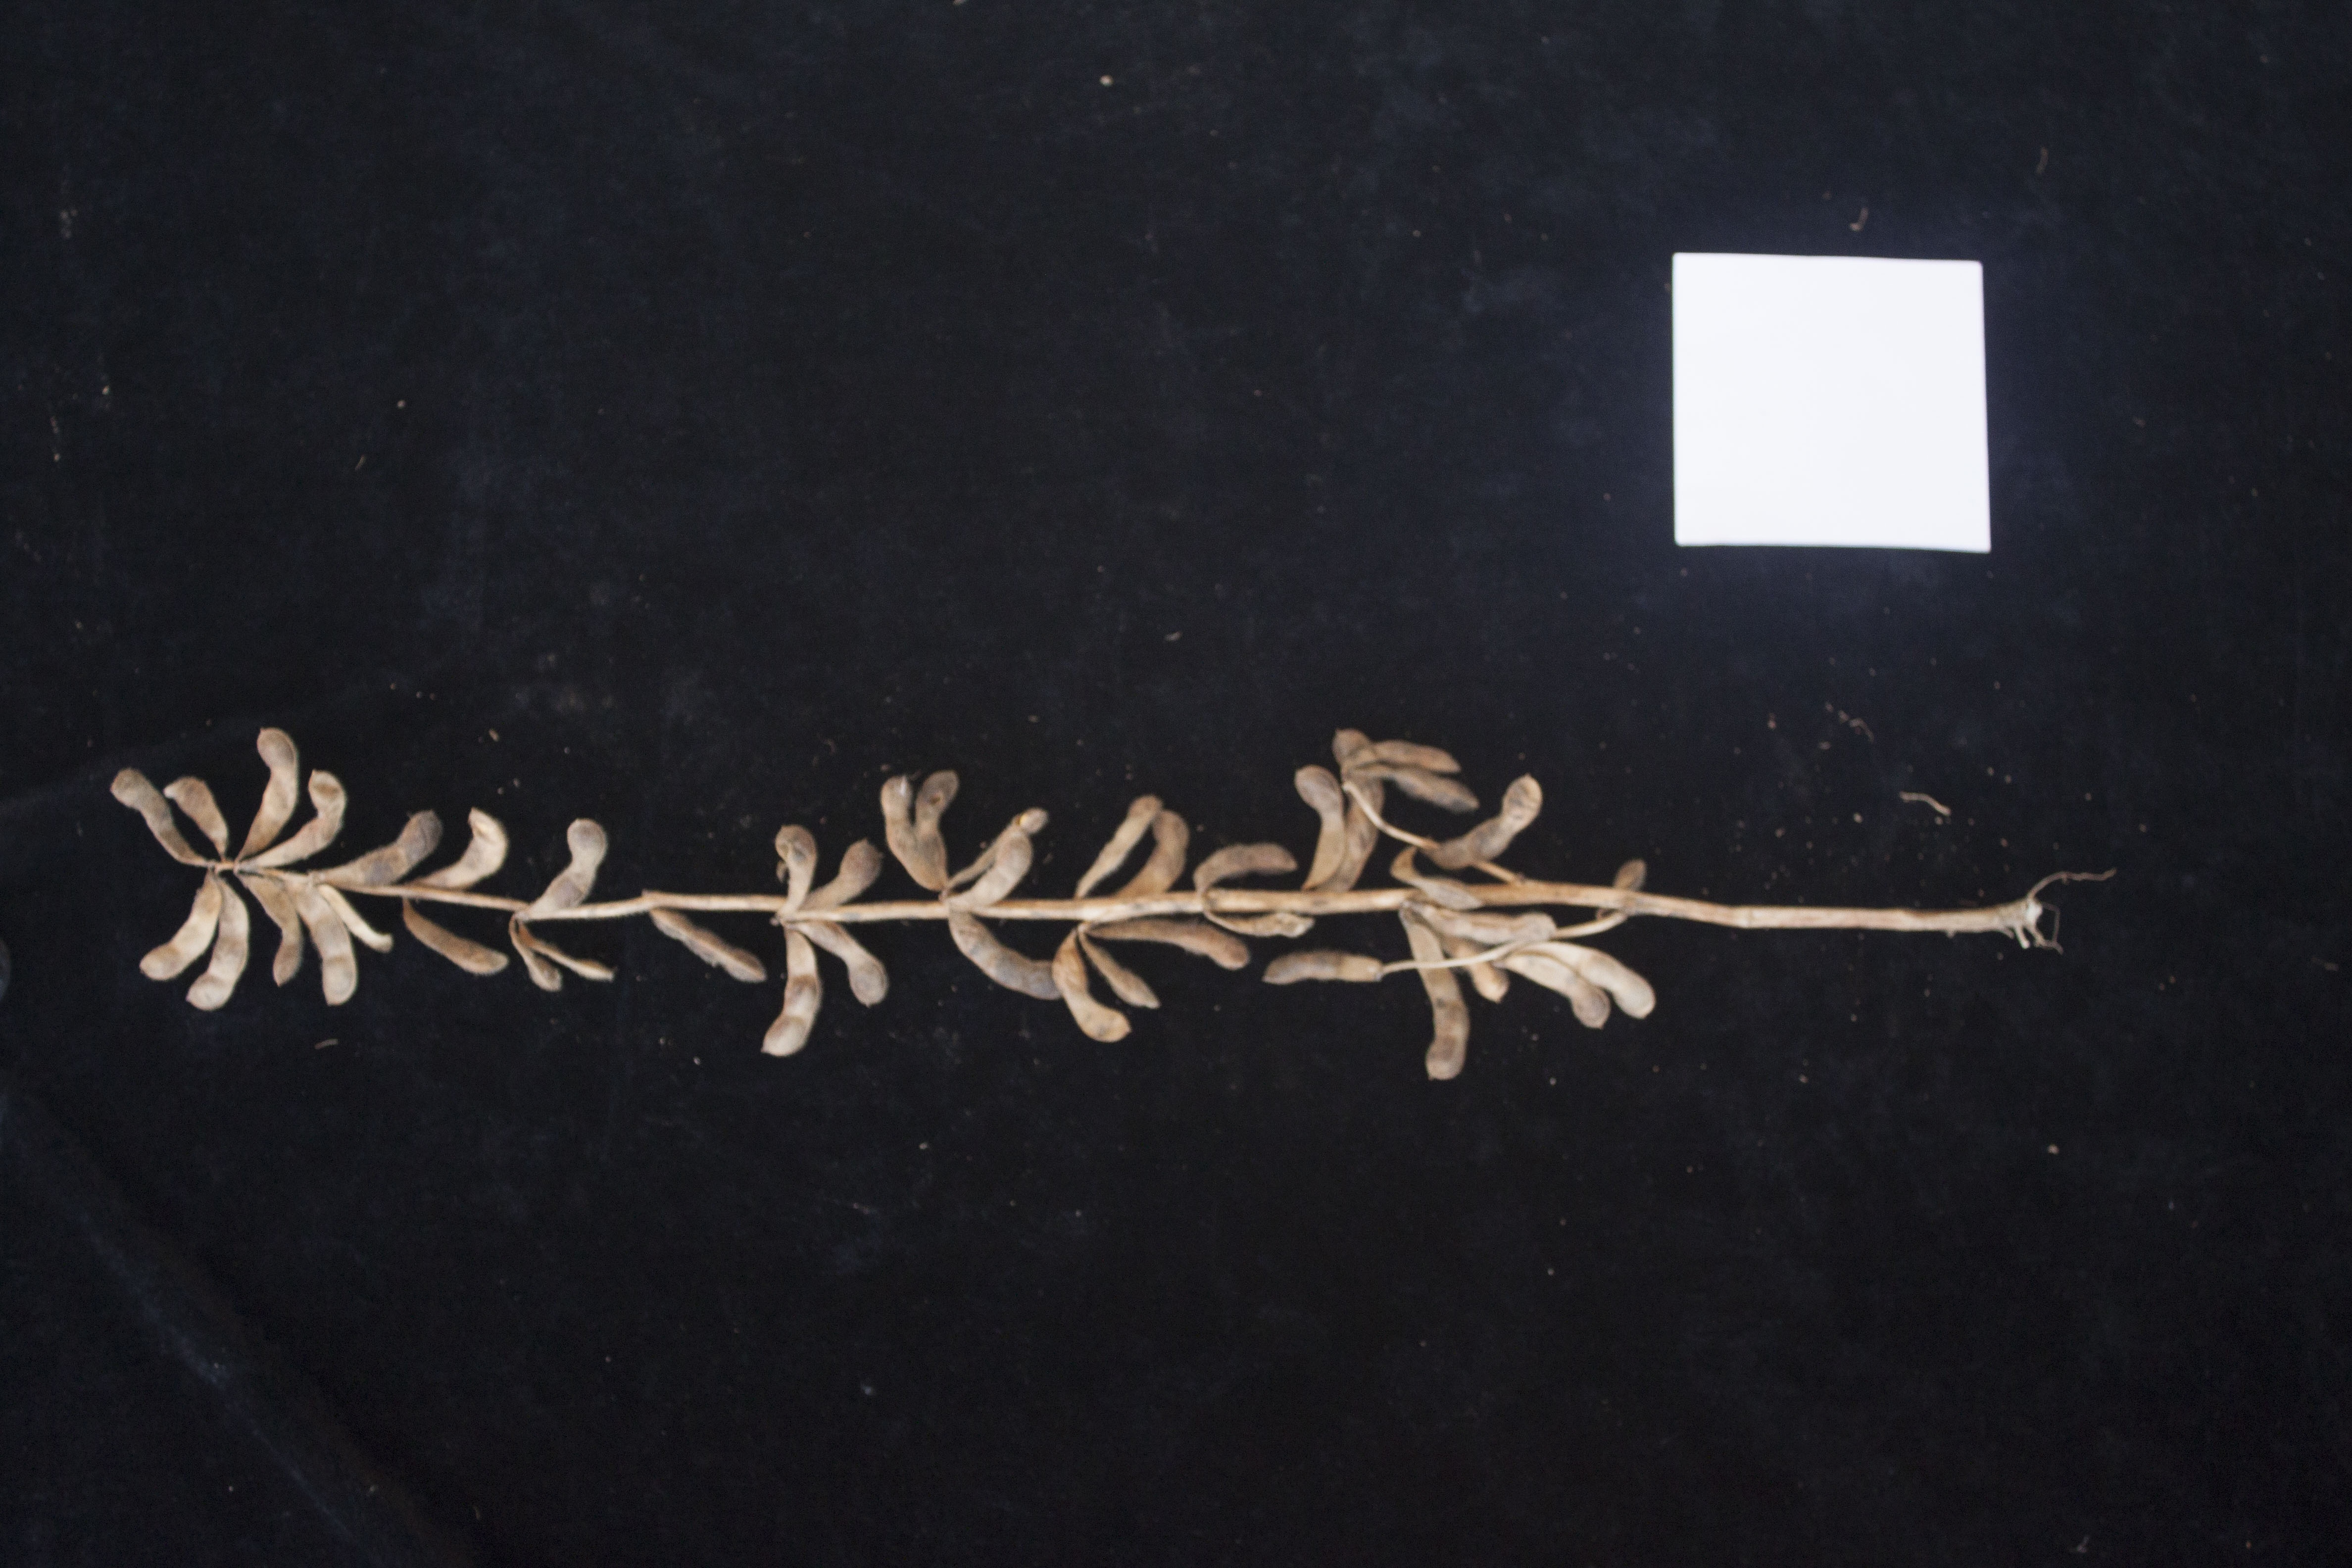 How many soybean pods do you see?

45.